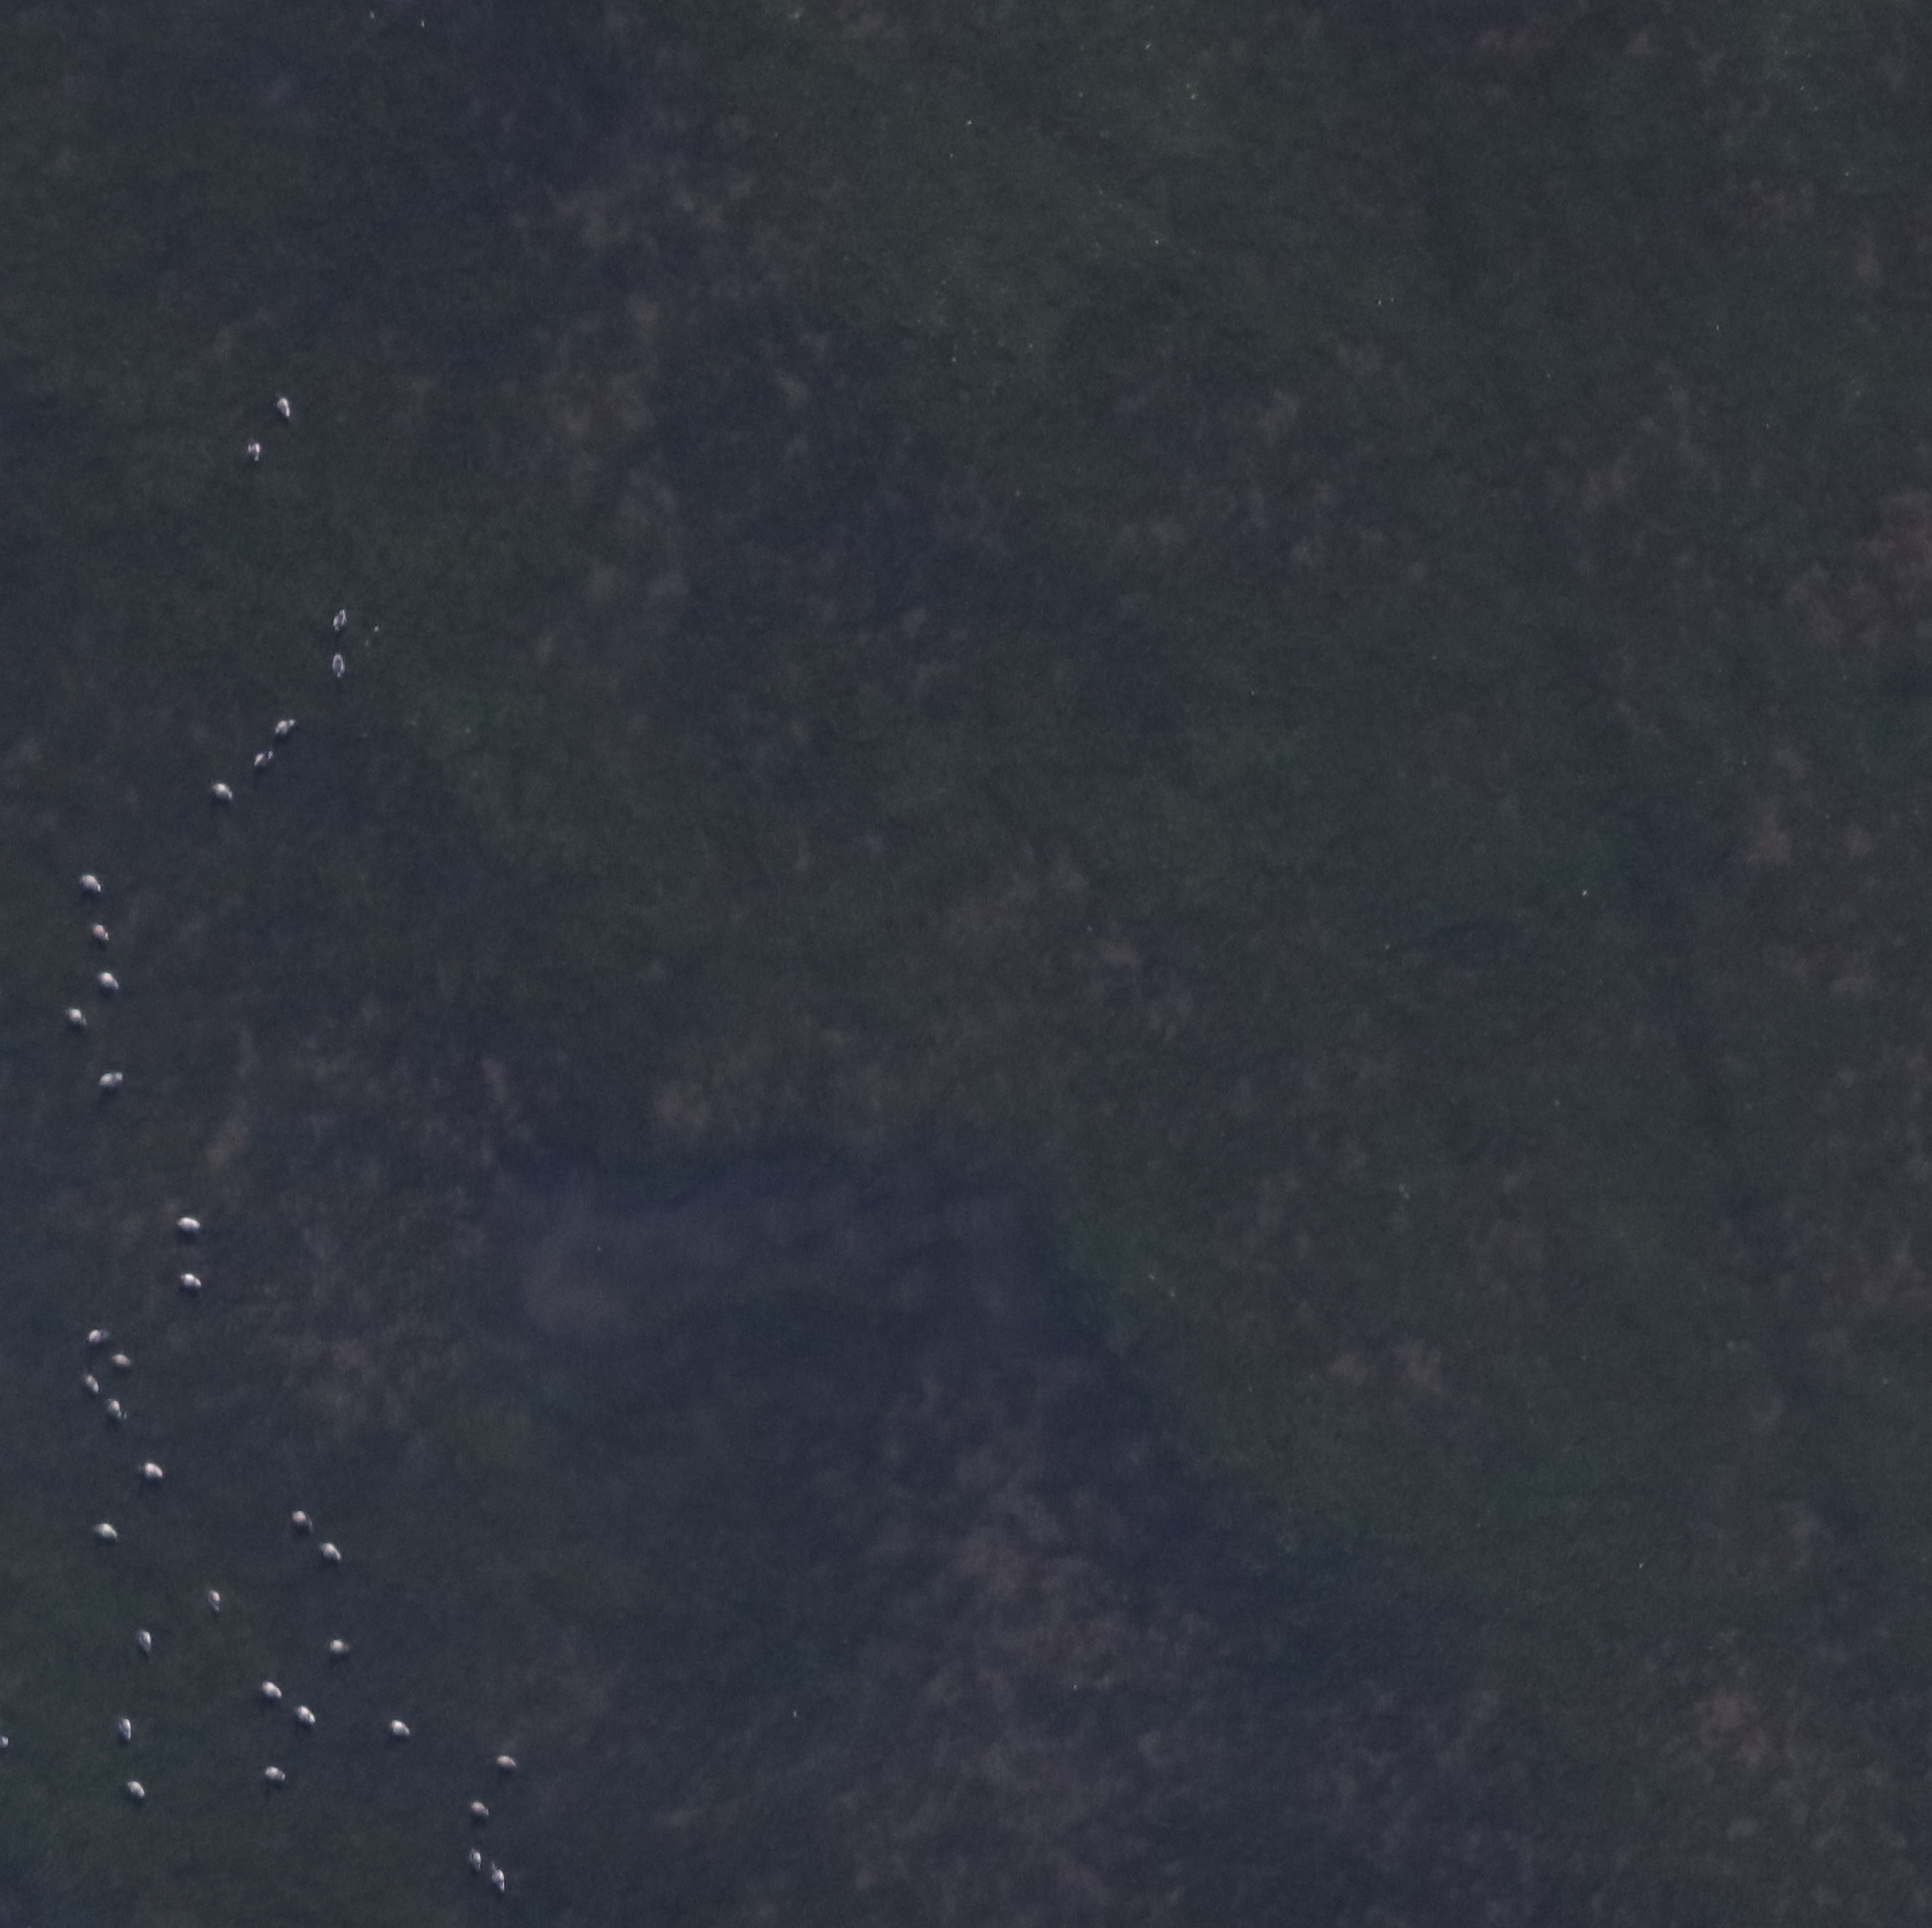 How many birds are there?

36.